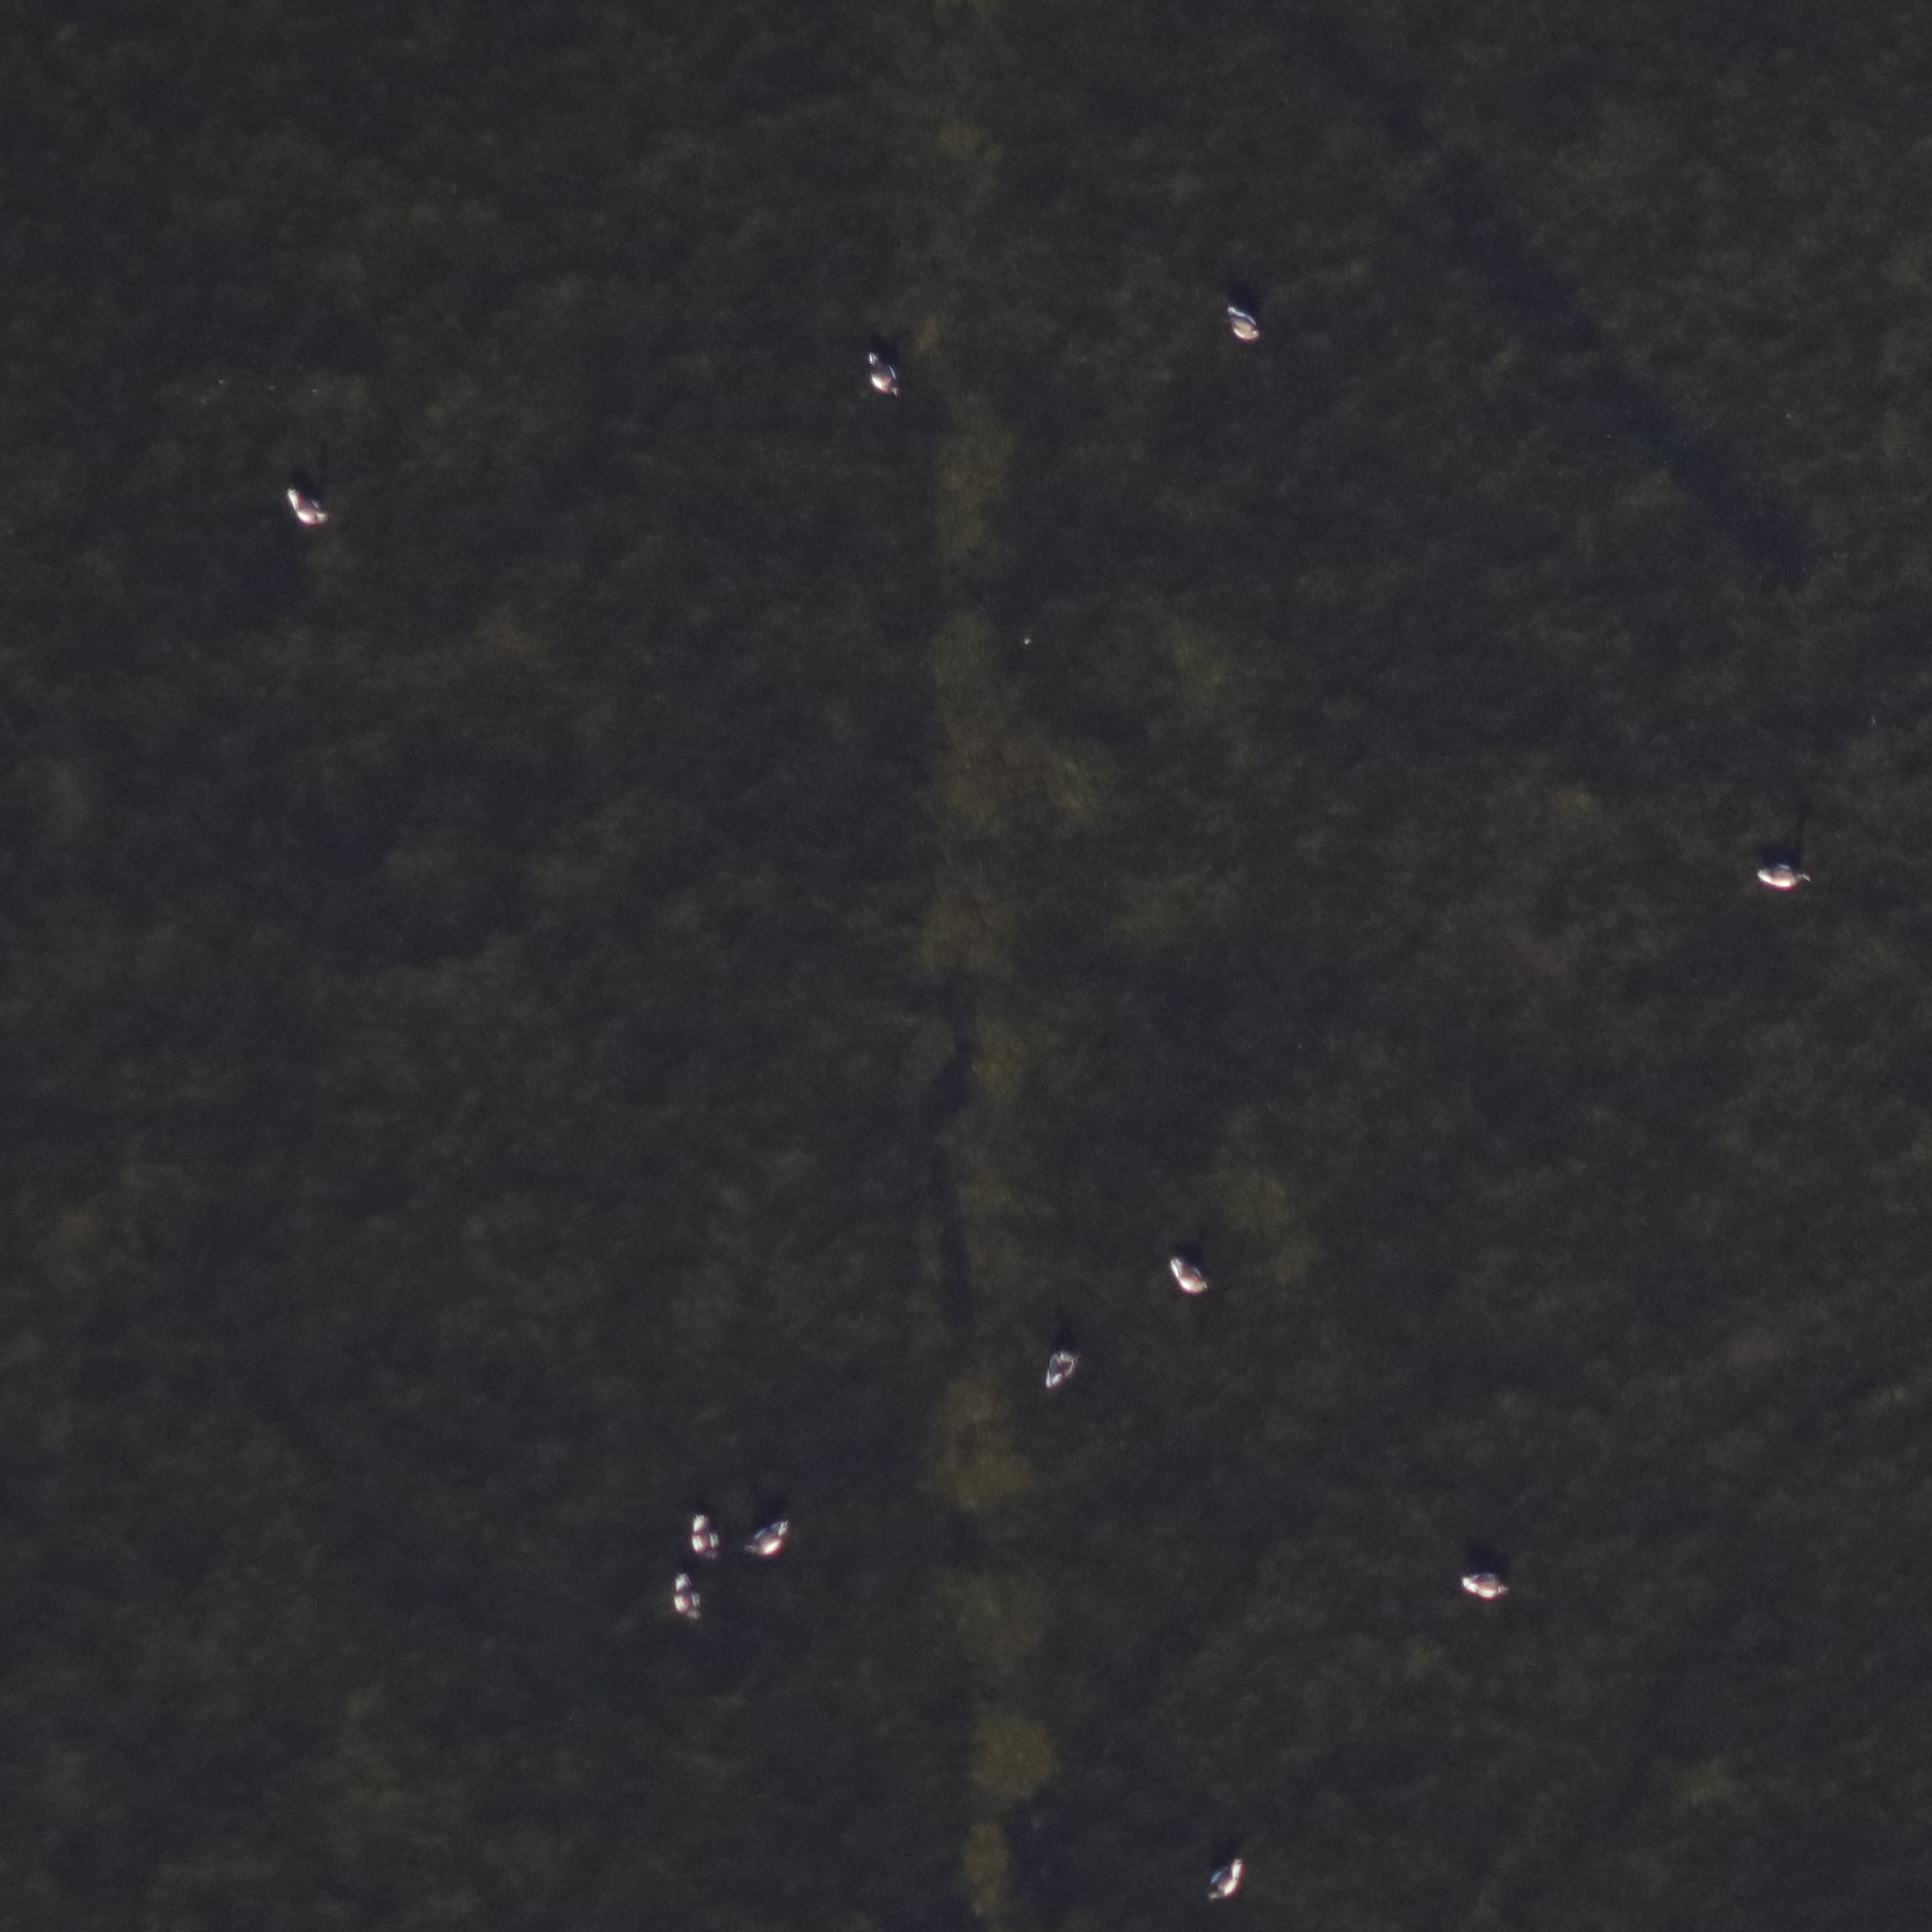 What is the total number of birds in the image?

11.